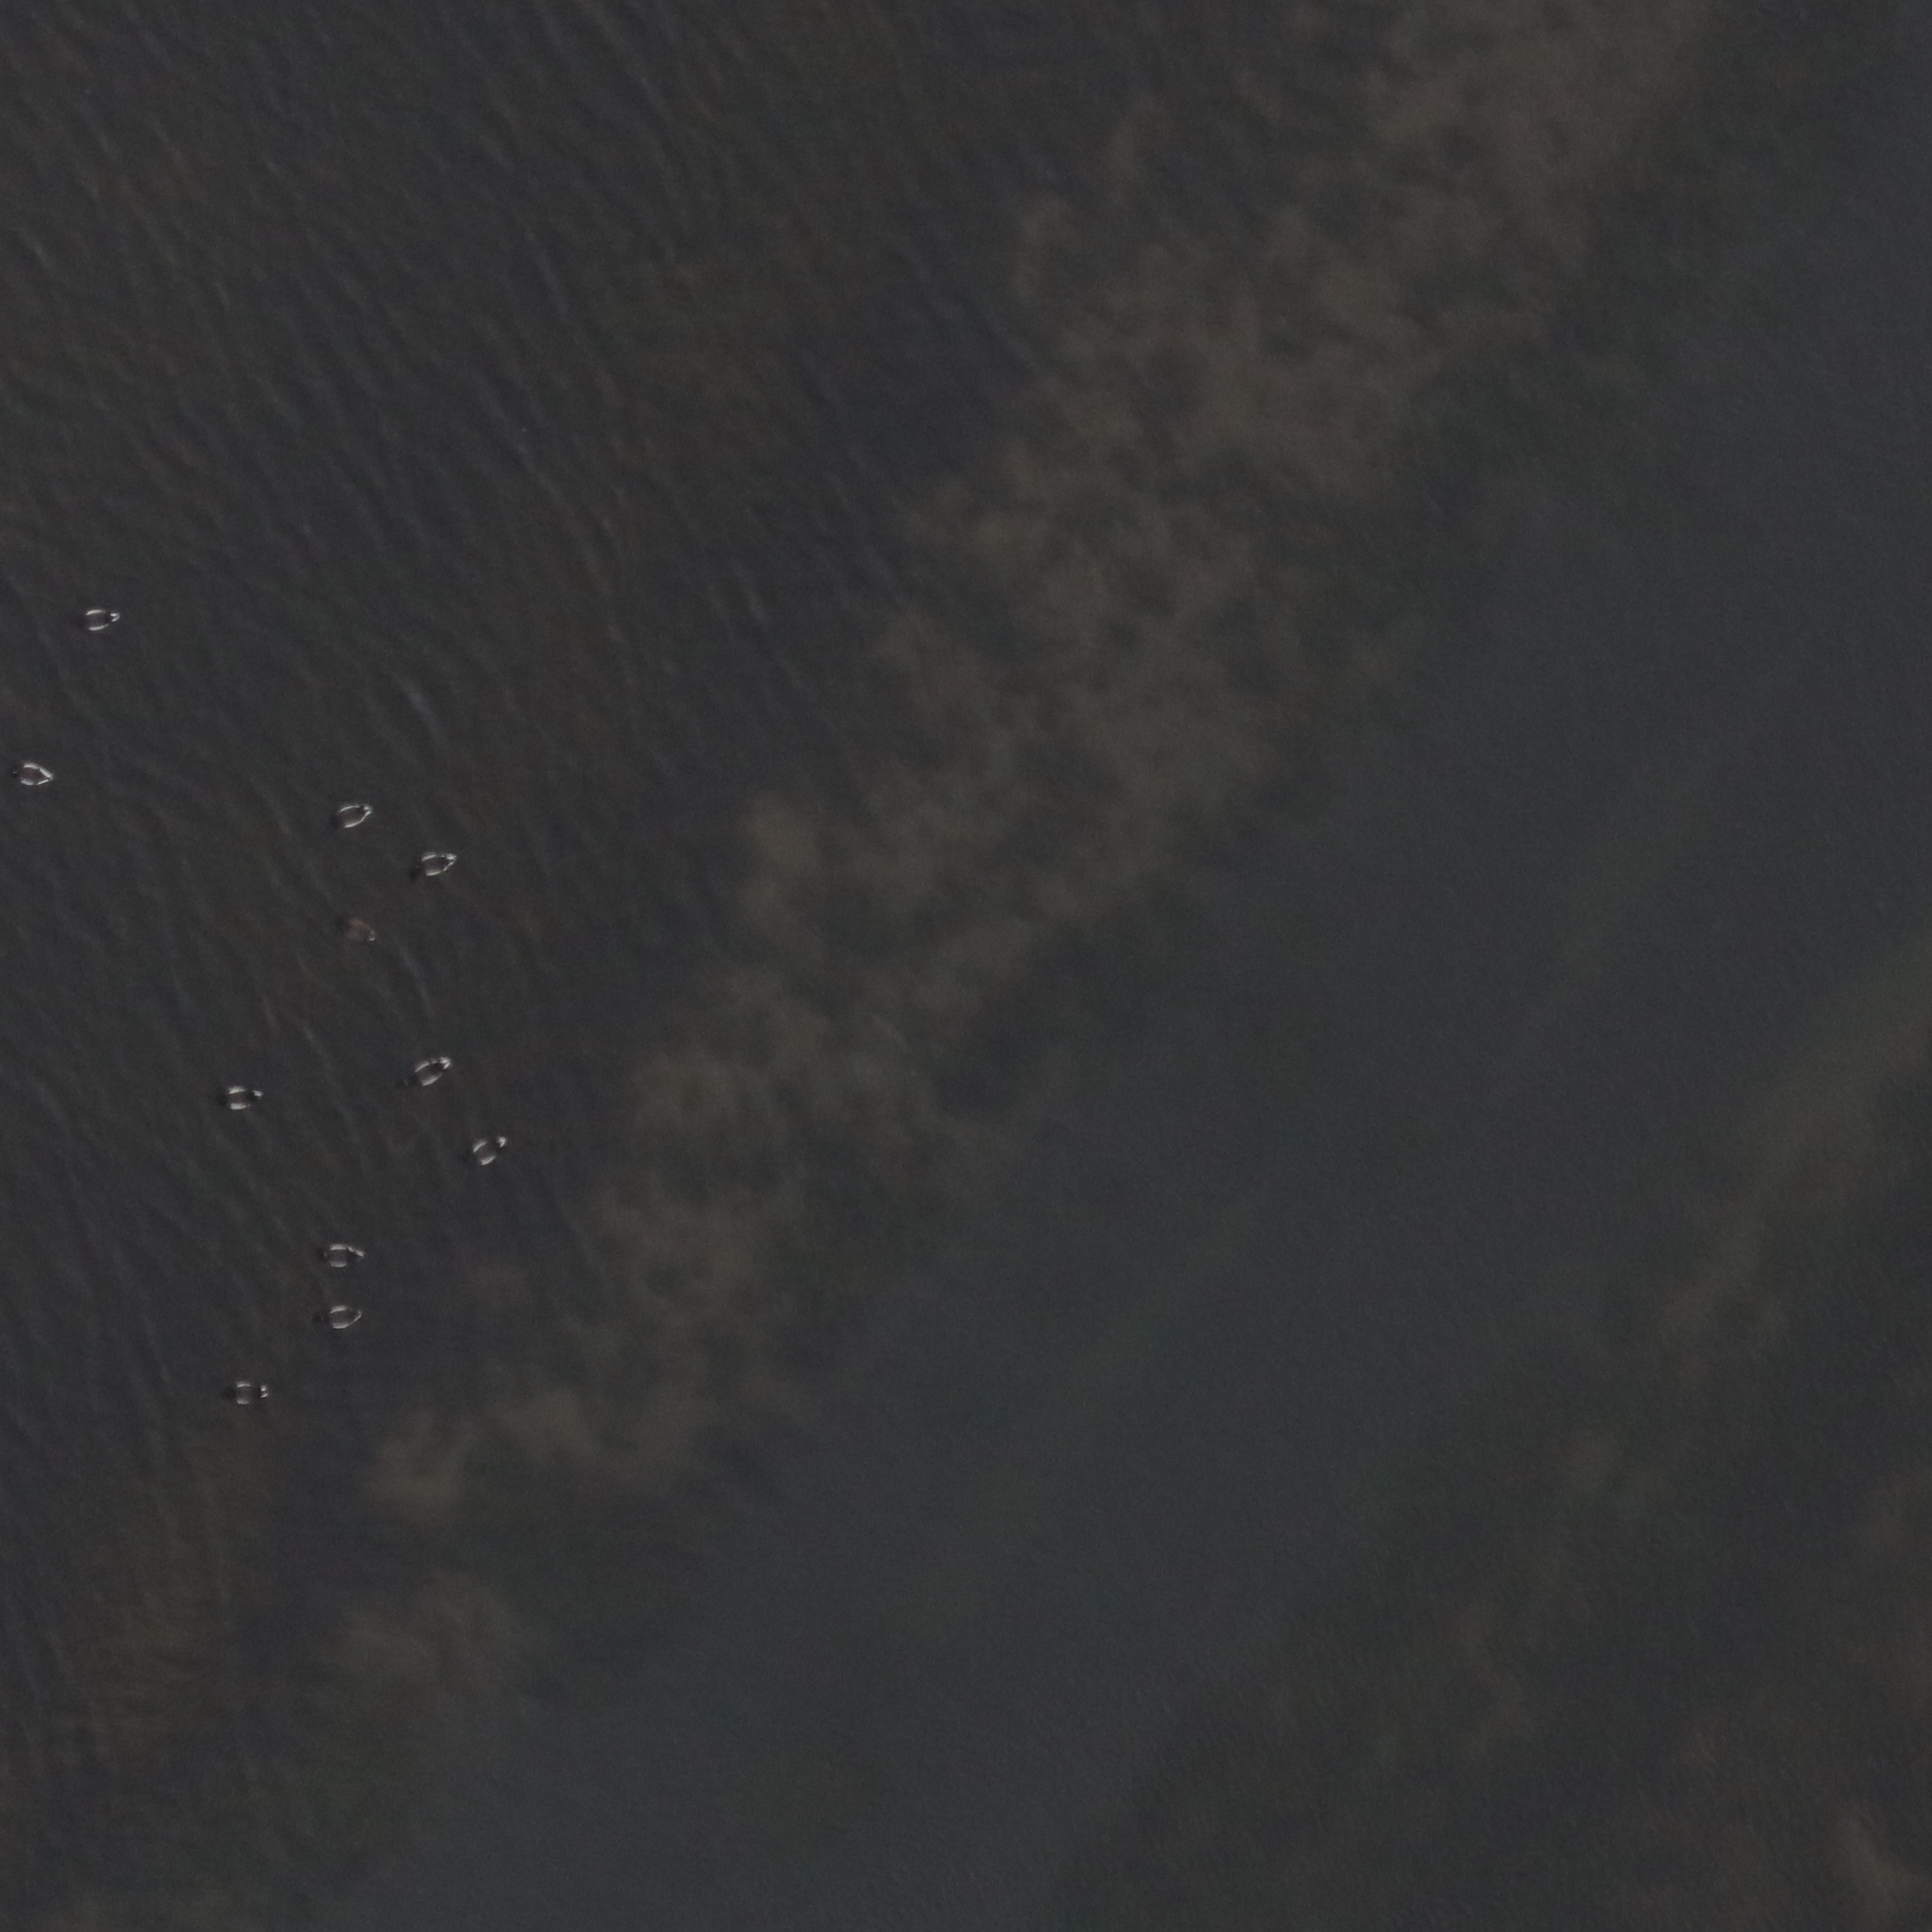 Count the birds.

11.